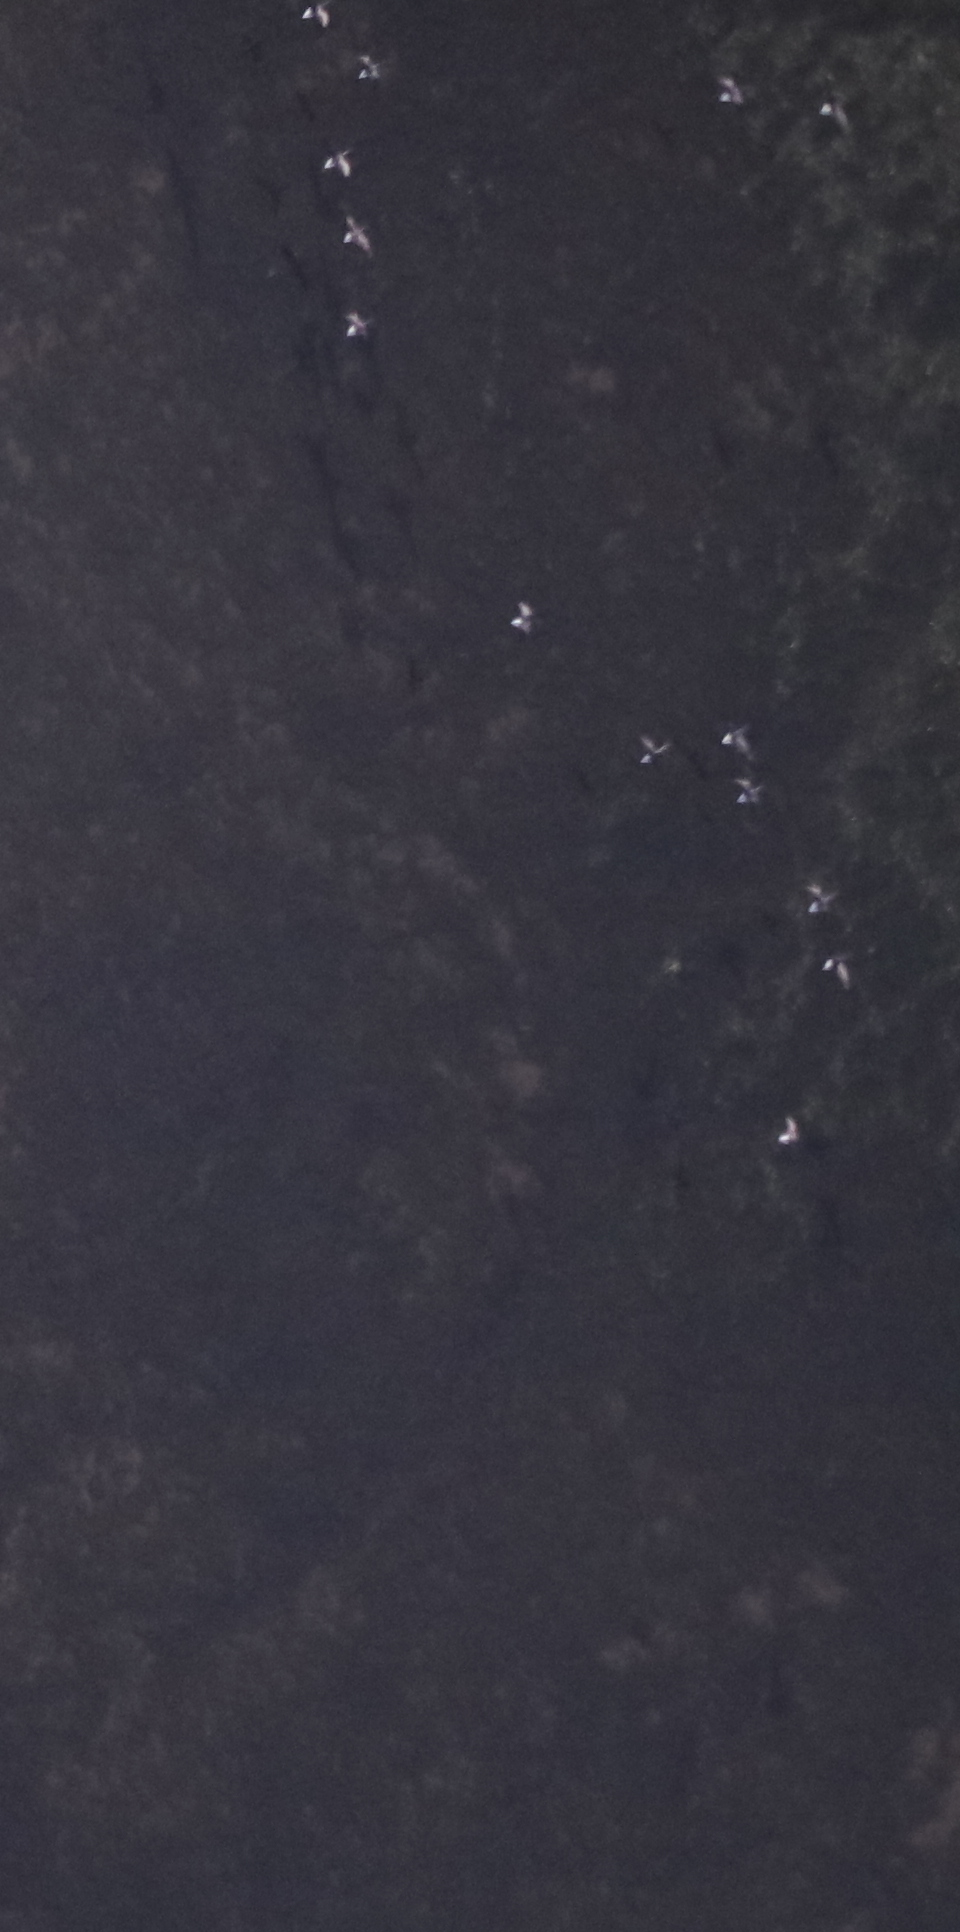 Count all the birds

14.